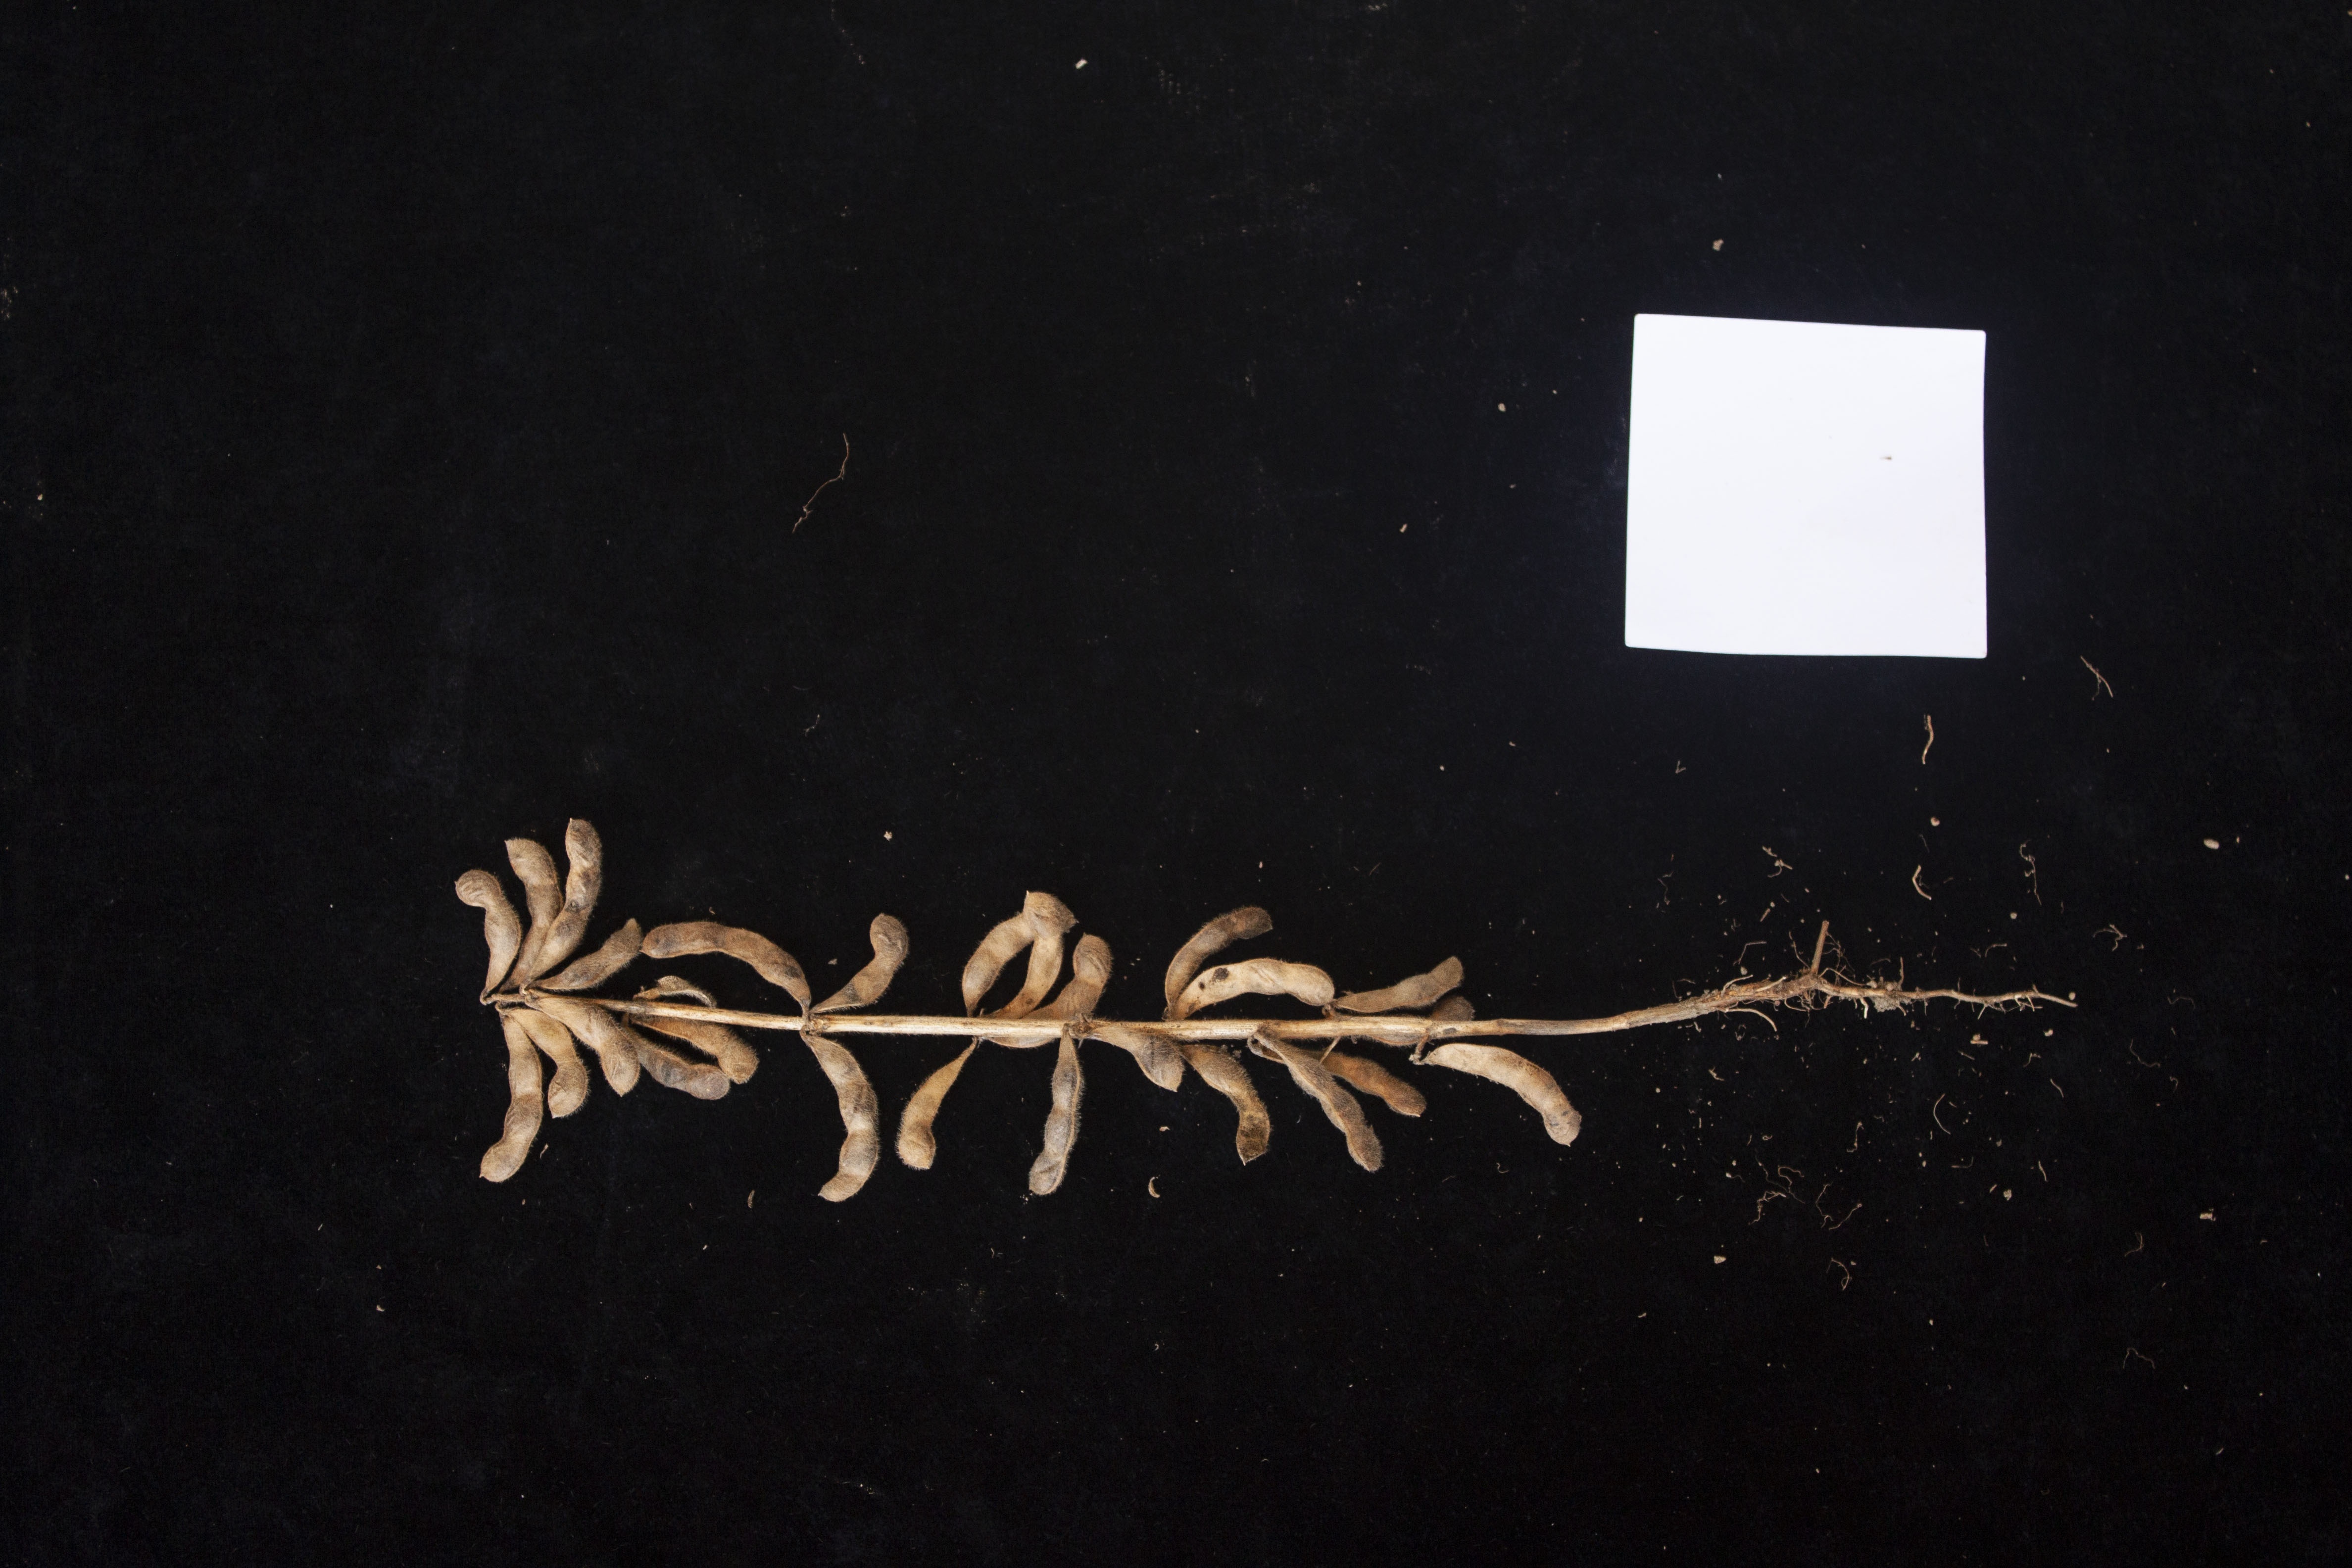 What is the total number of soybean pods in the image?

25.